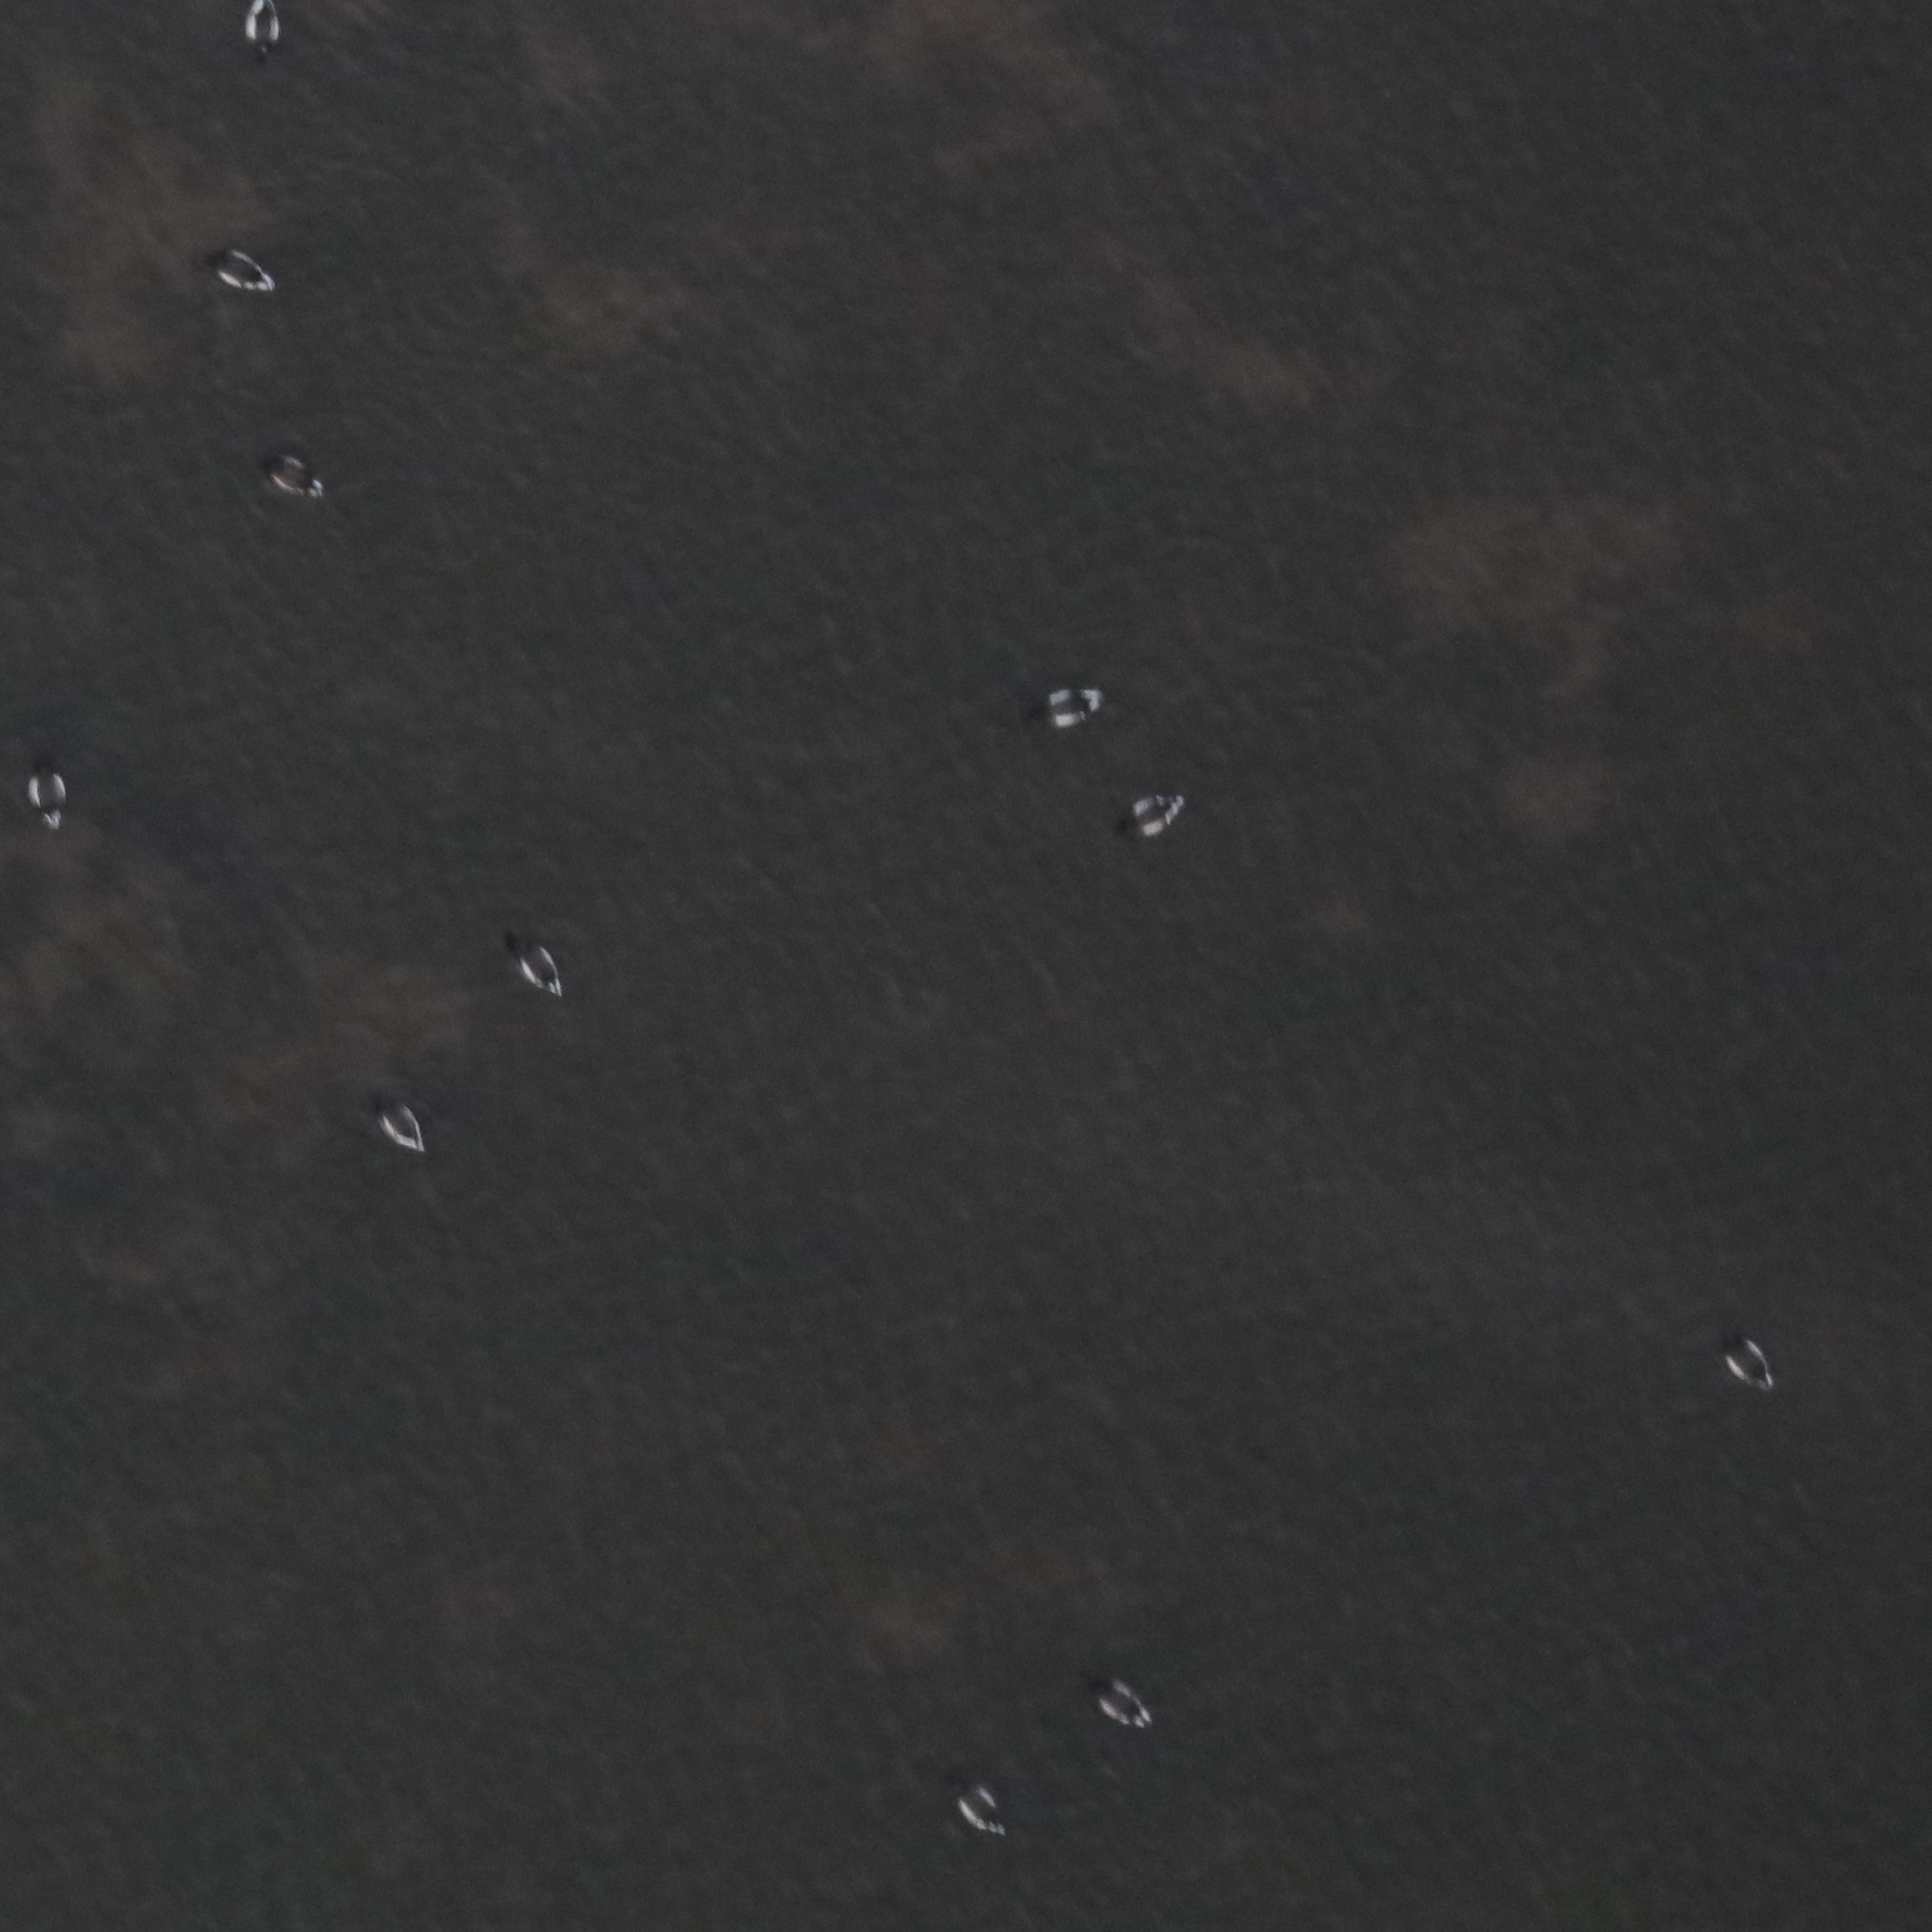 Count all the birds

11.